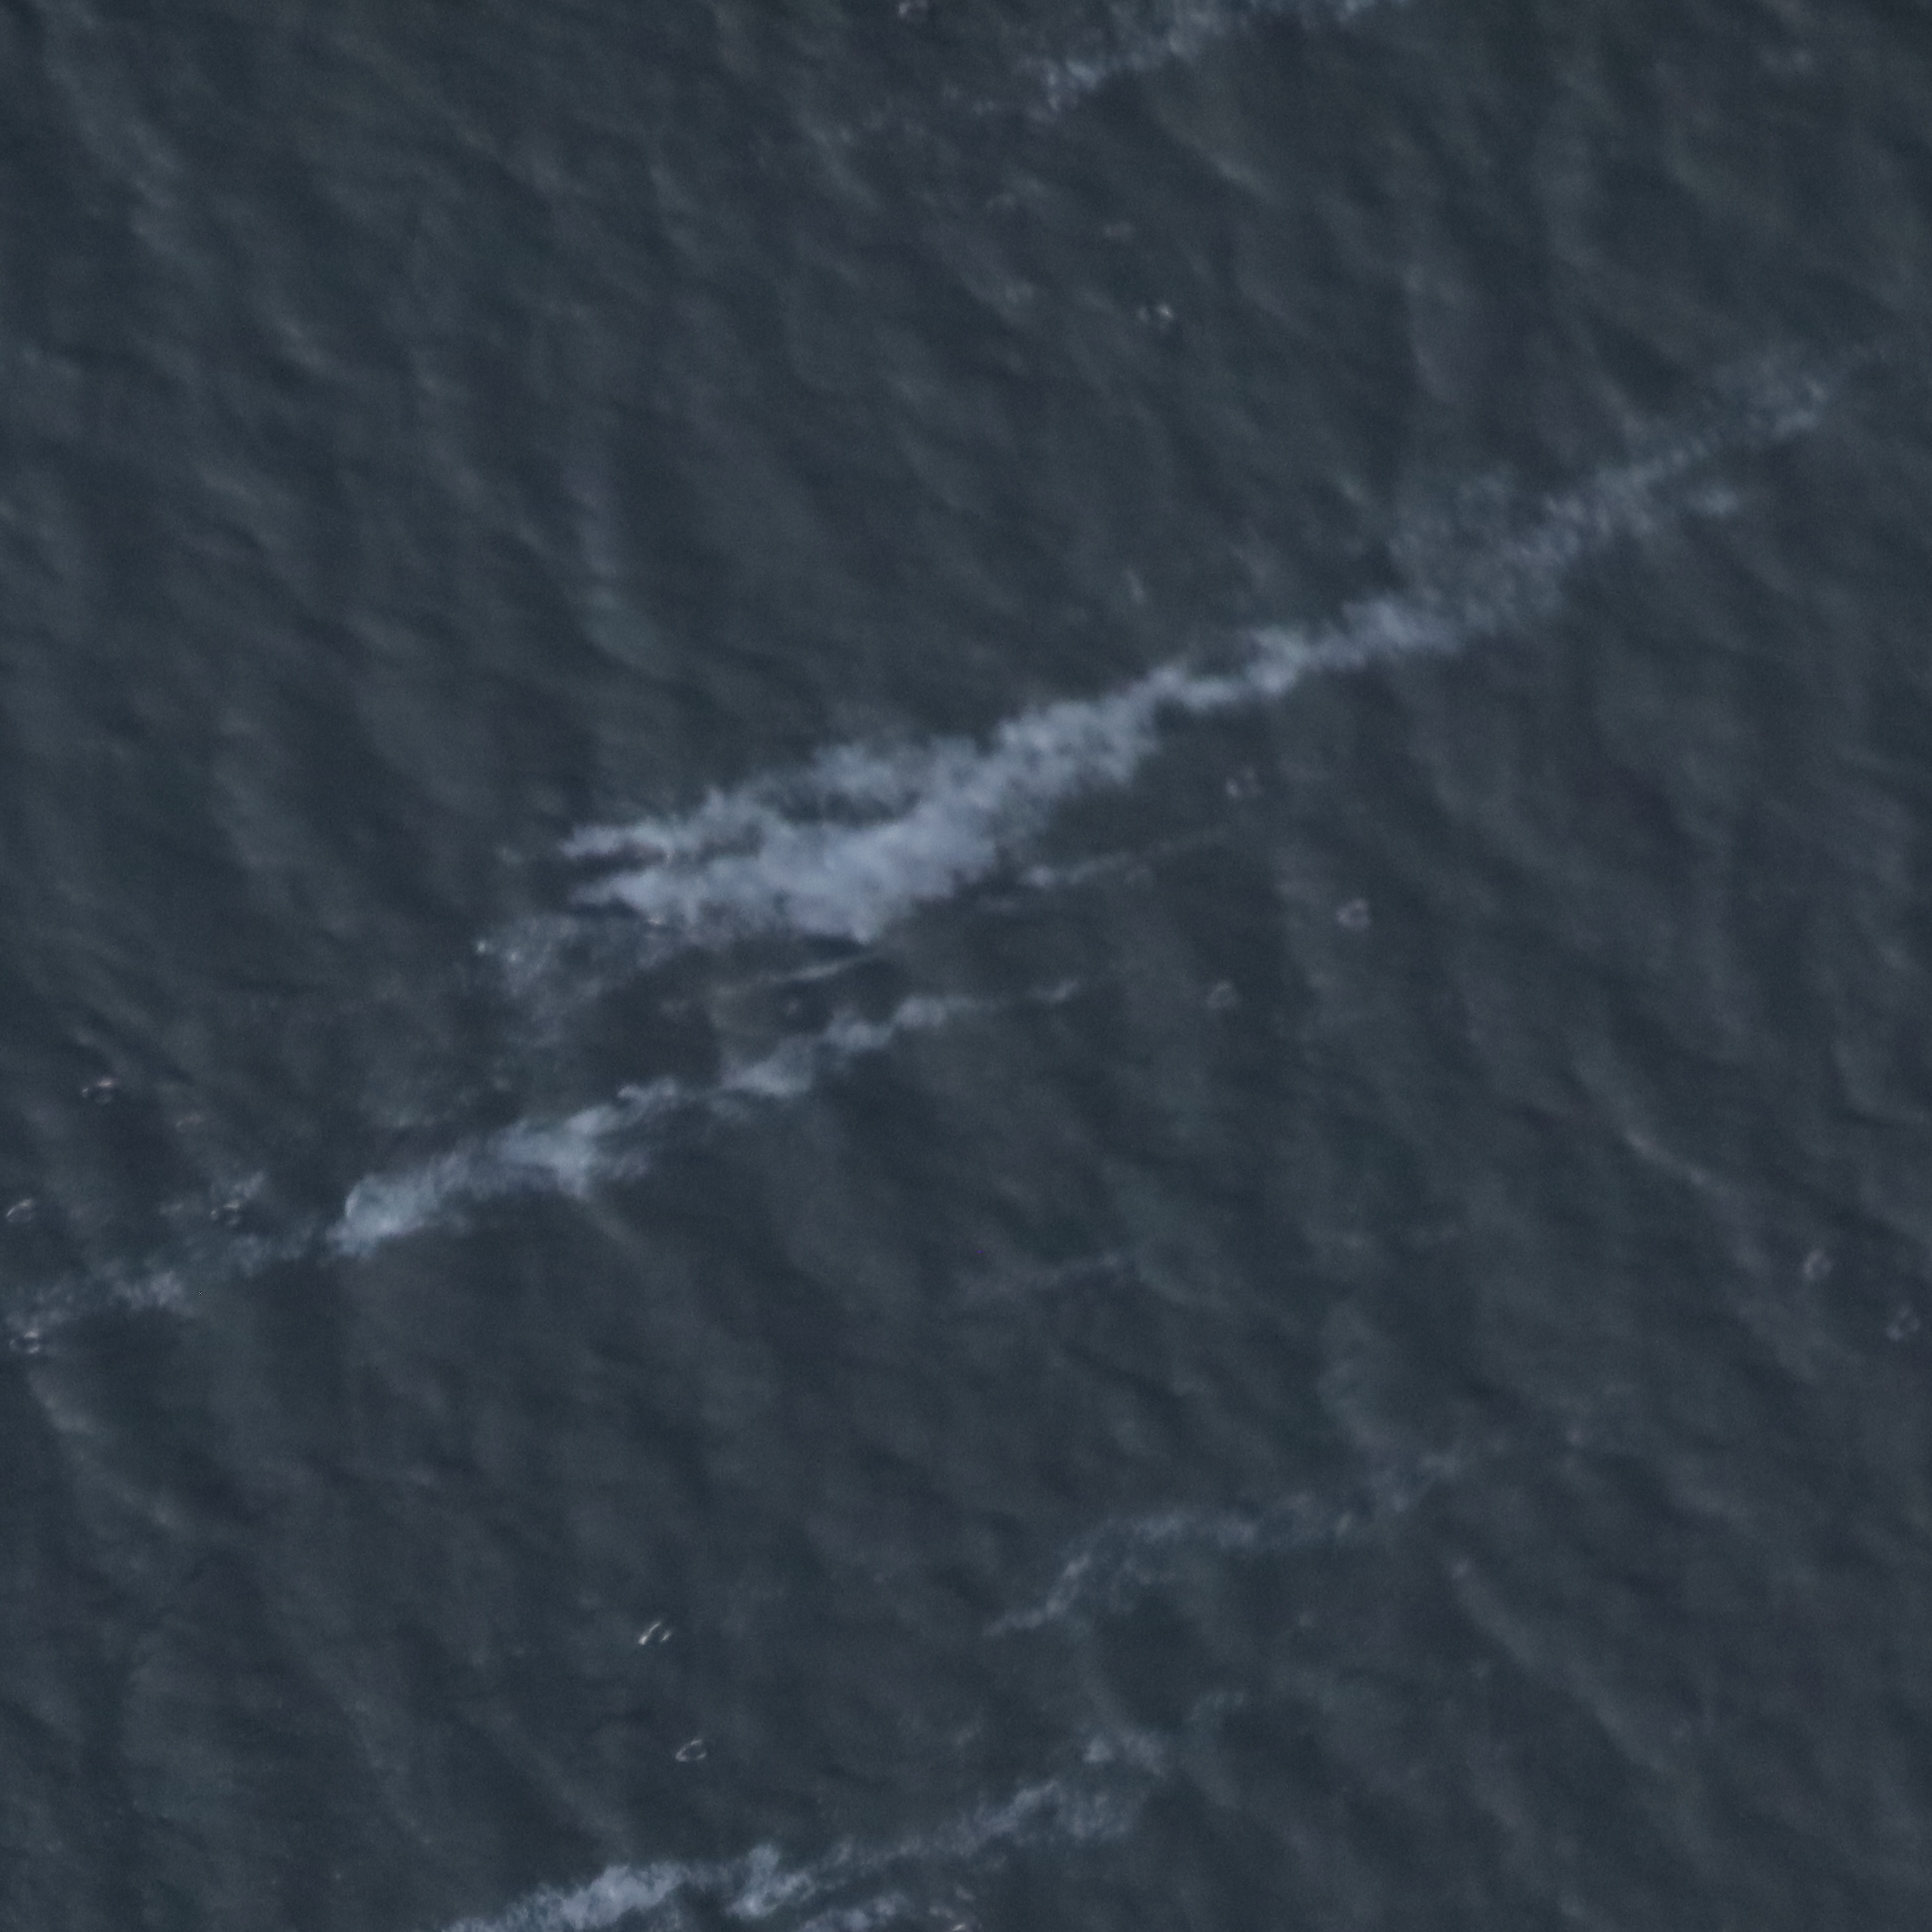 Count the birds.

17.